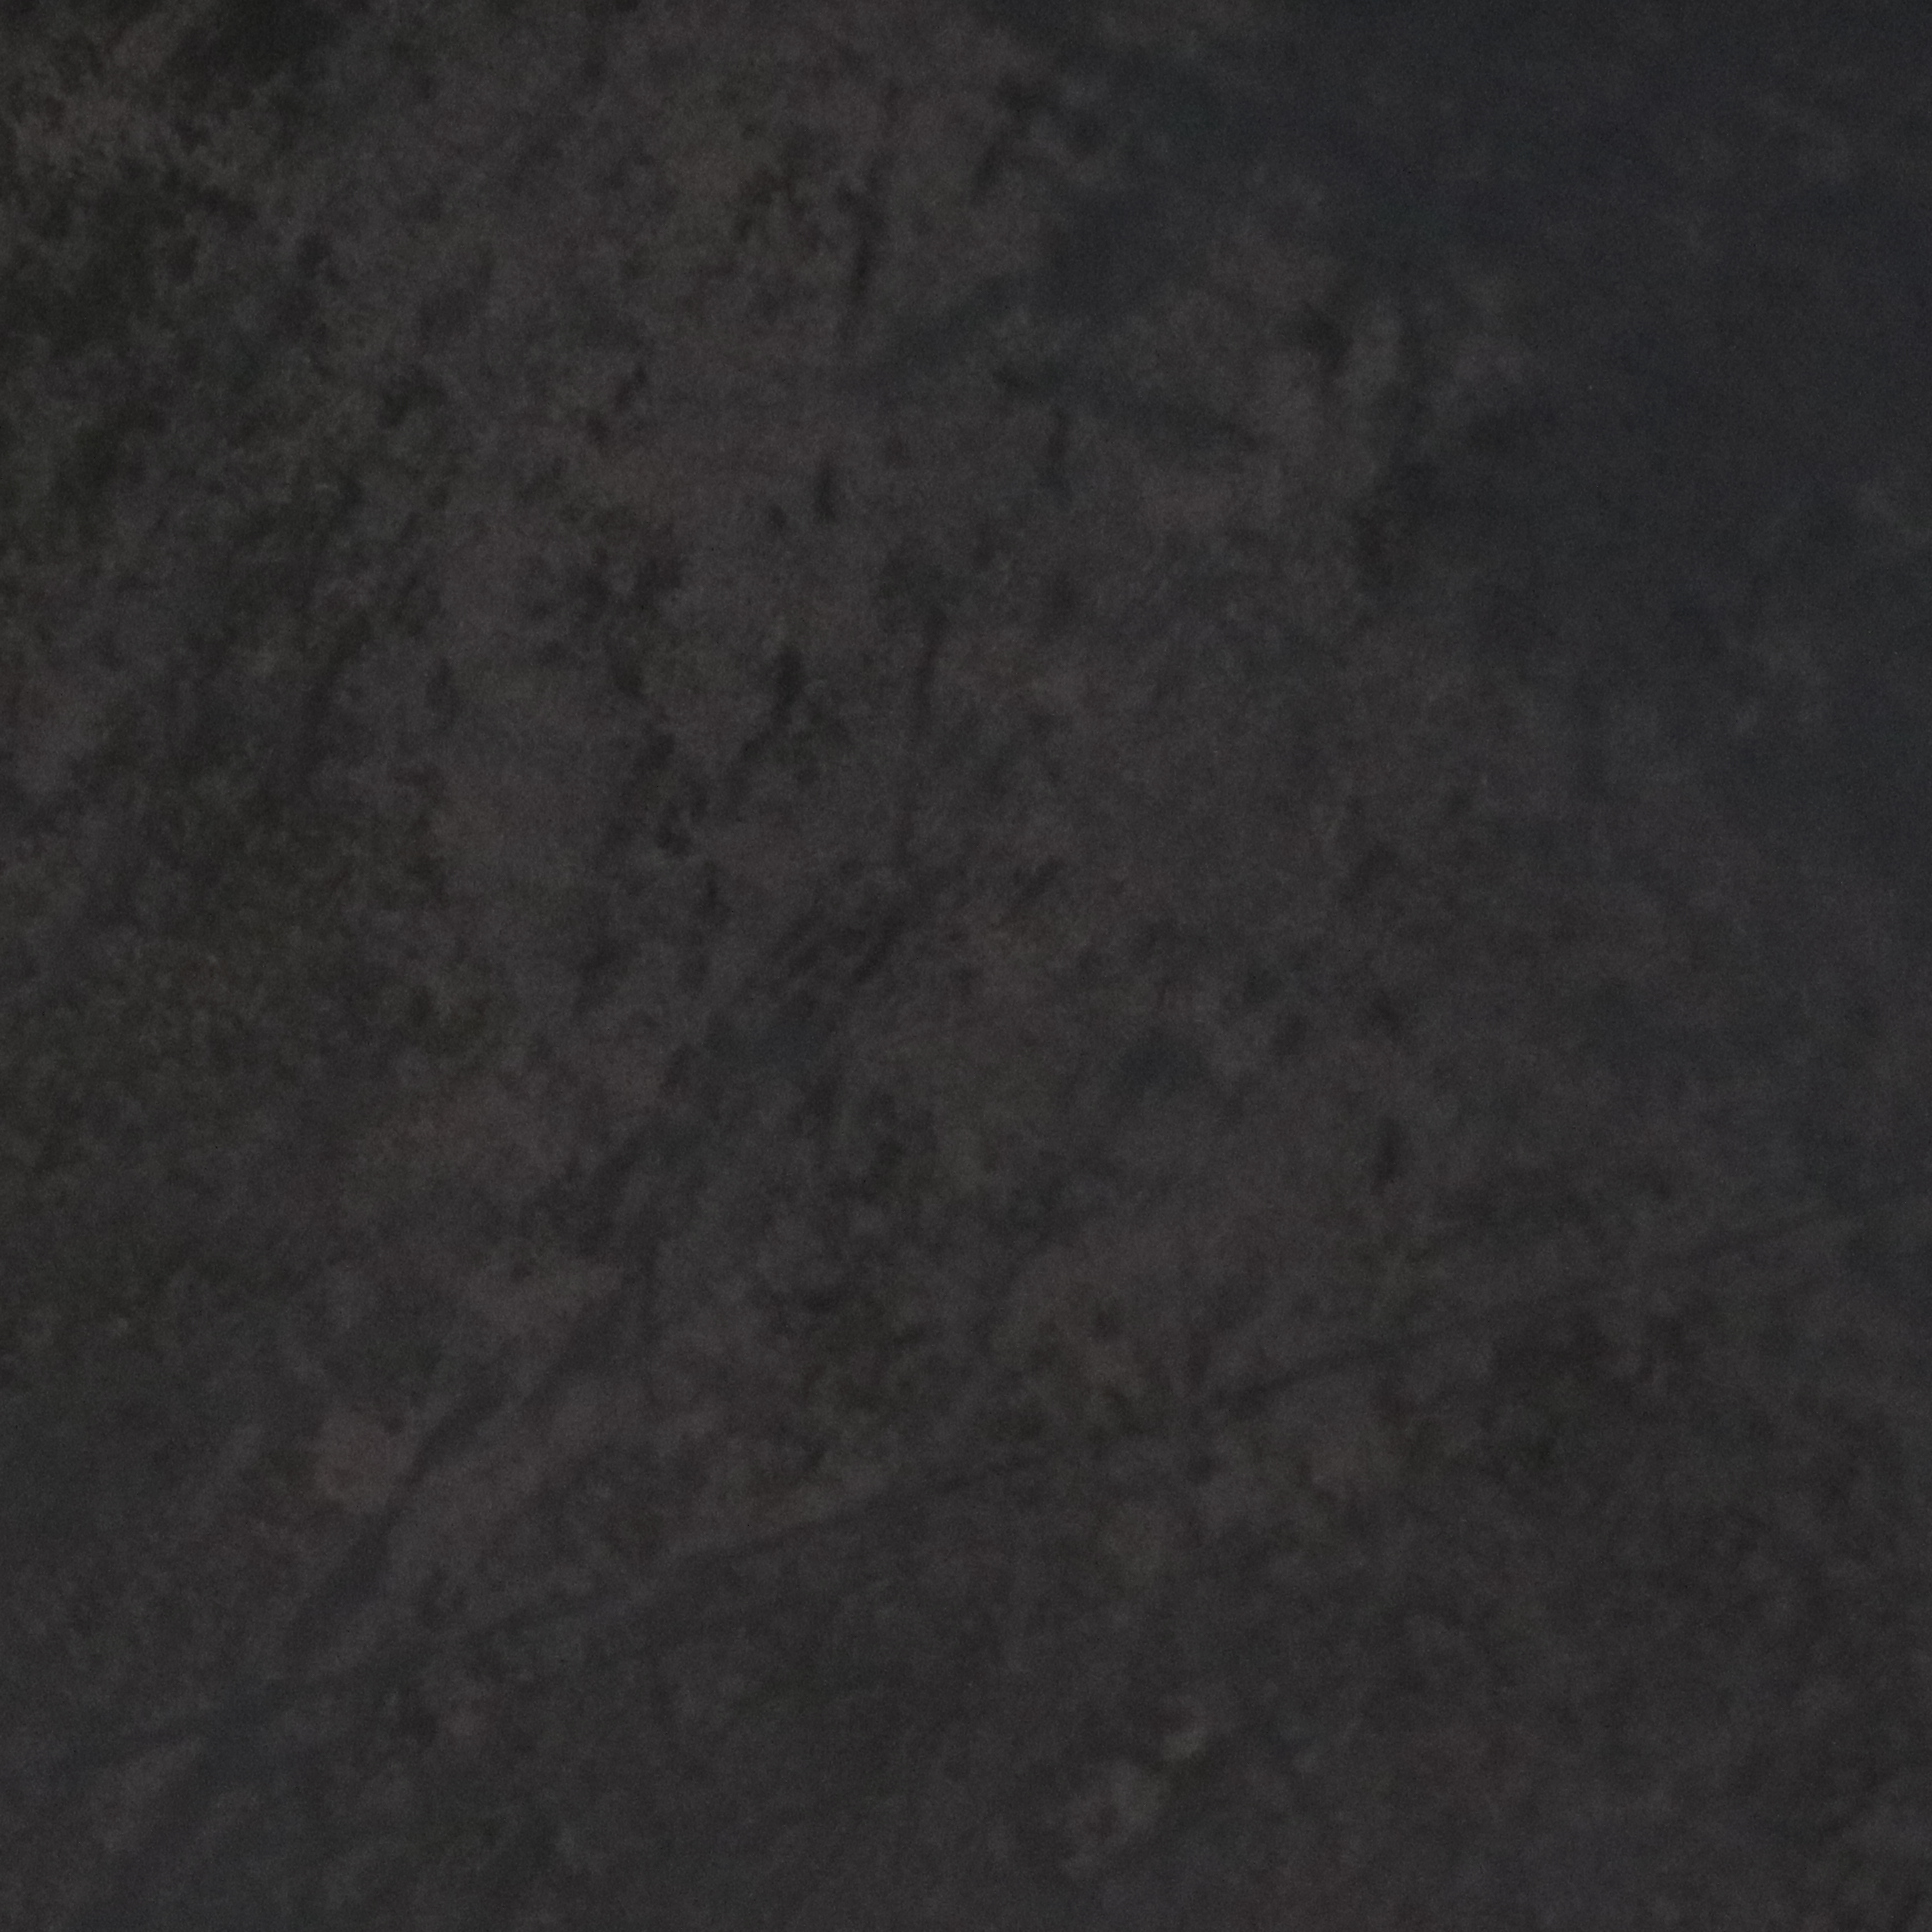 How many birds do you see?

0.